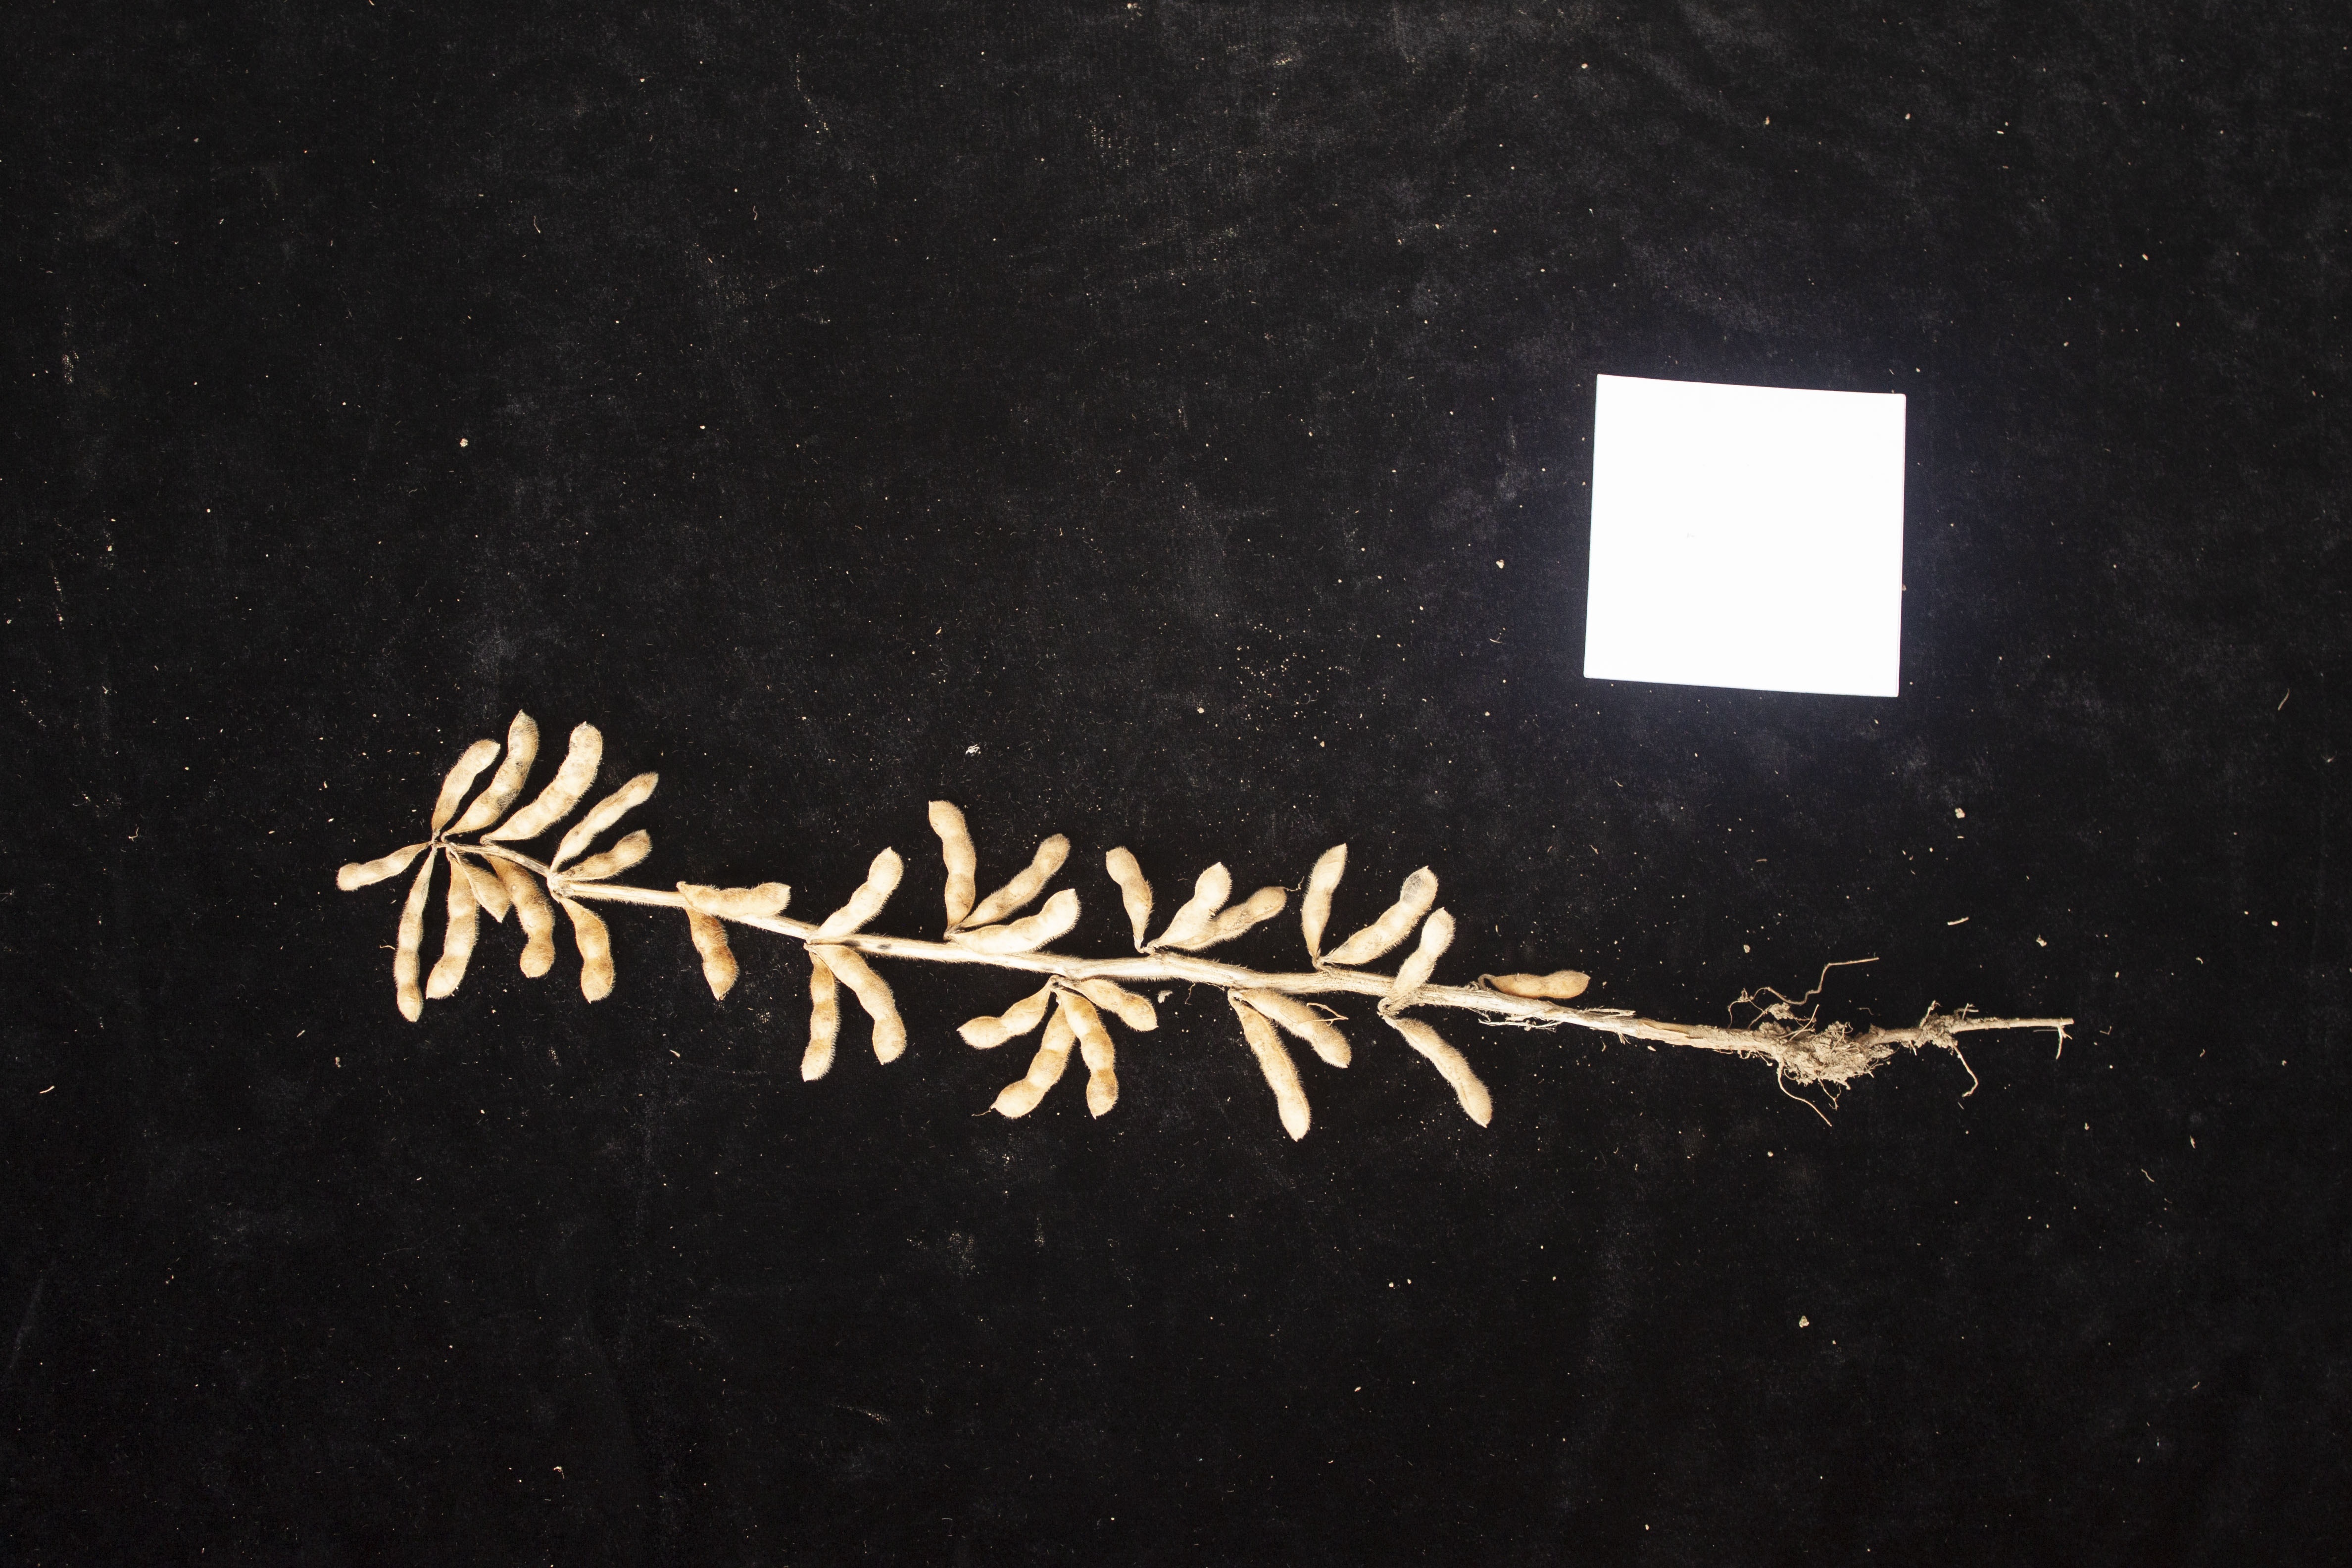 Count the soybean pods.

33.